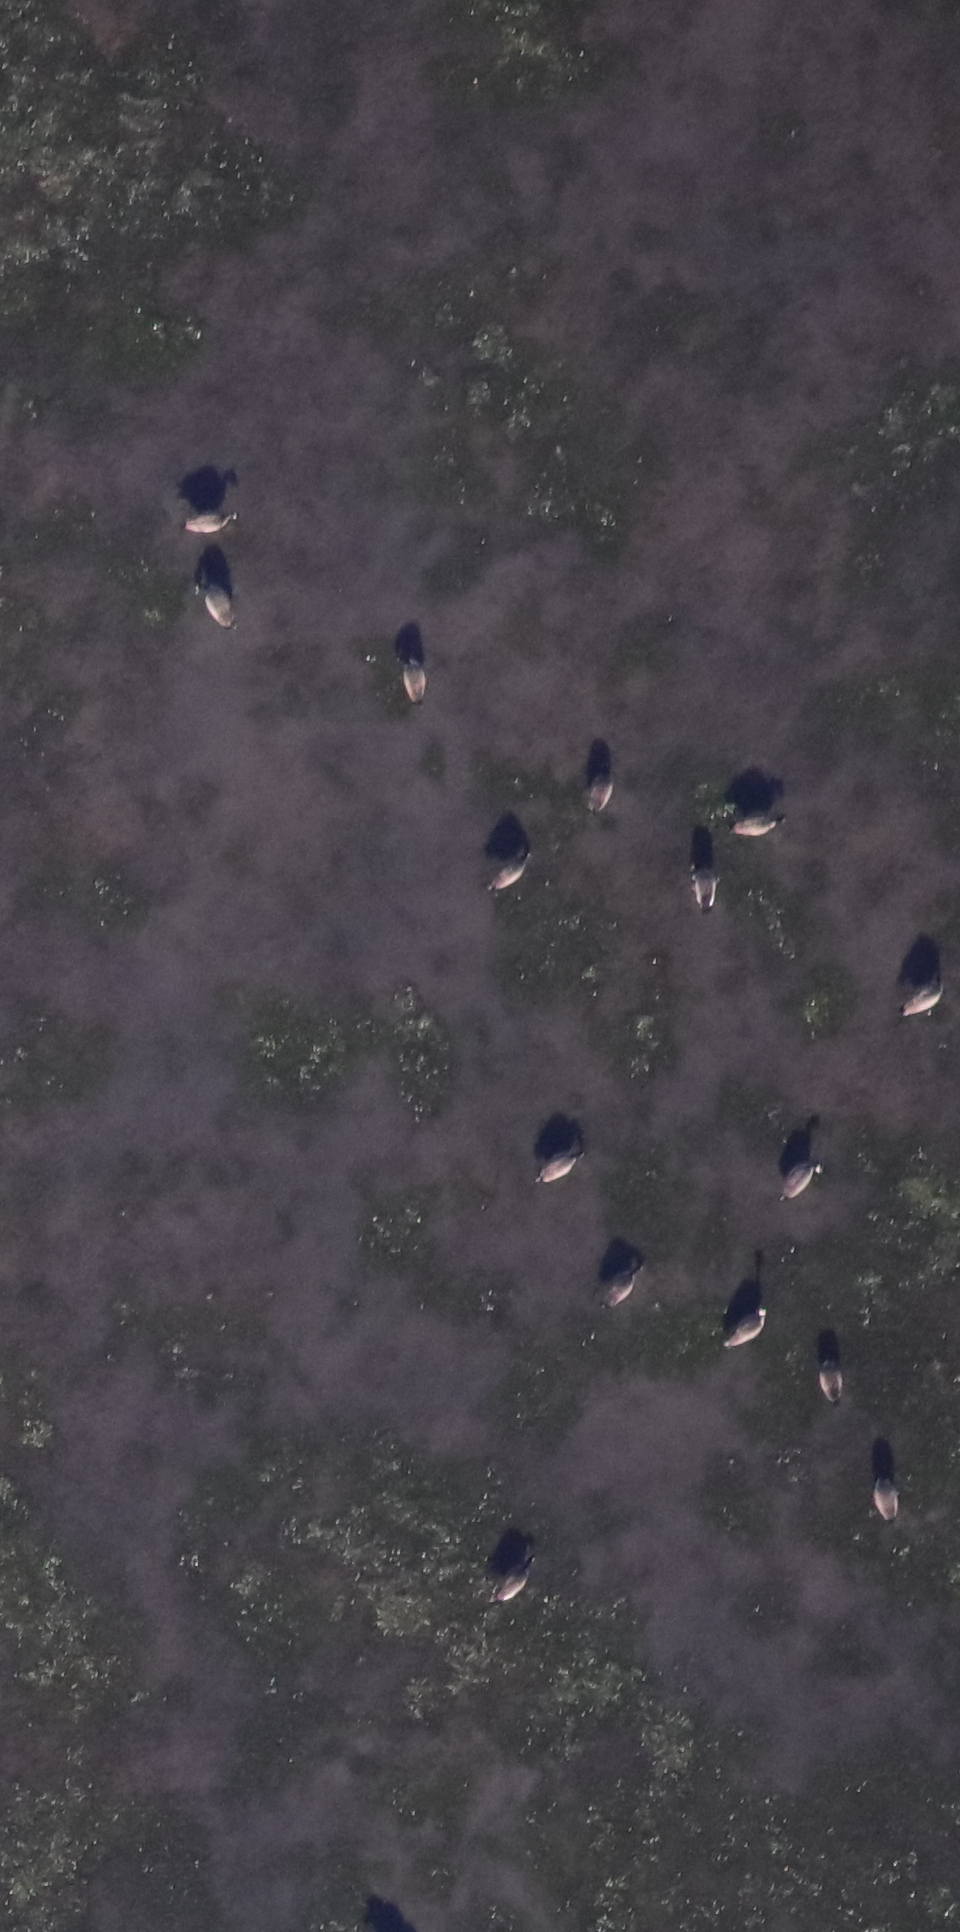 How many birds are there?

15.